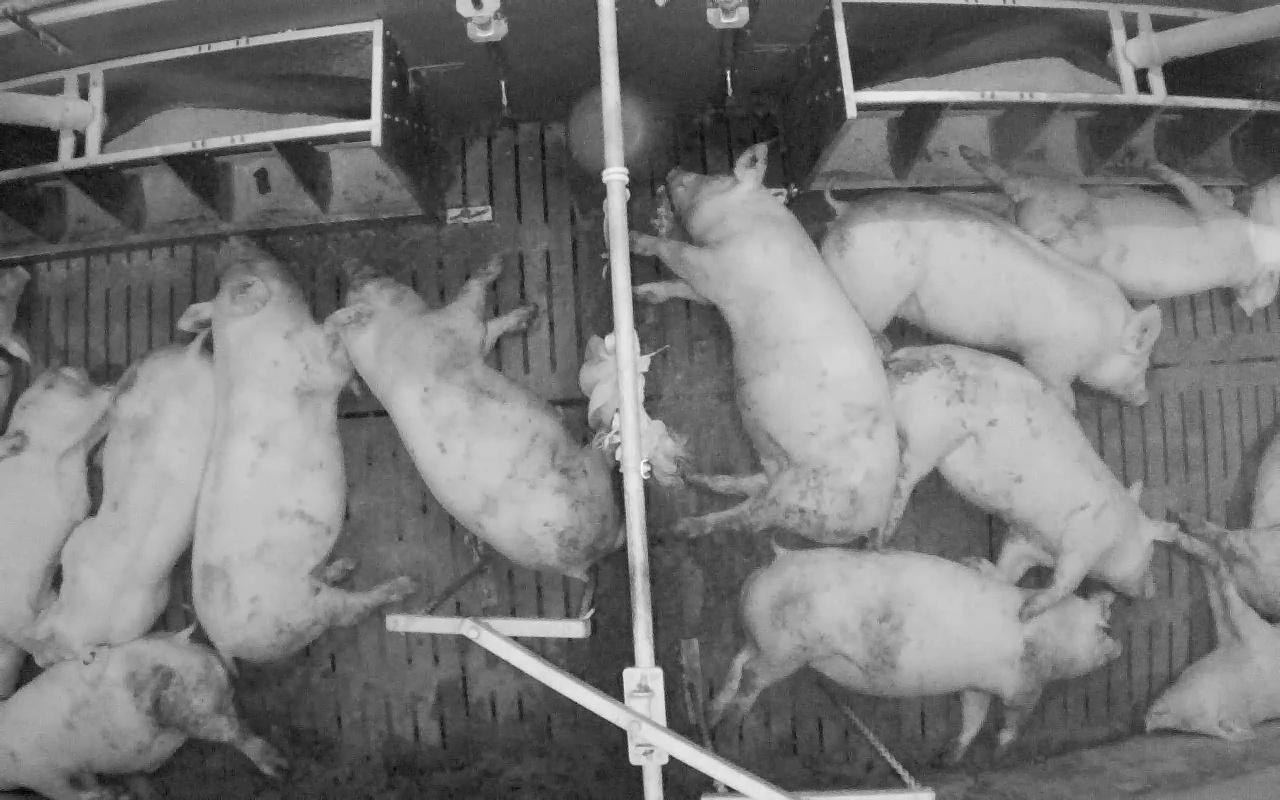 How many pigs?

13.